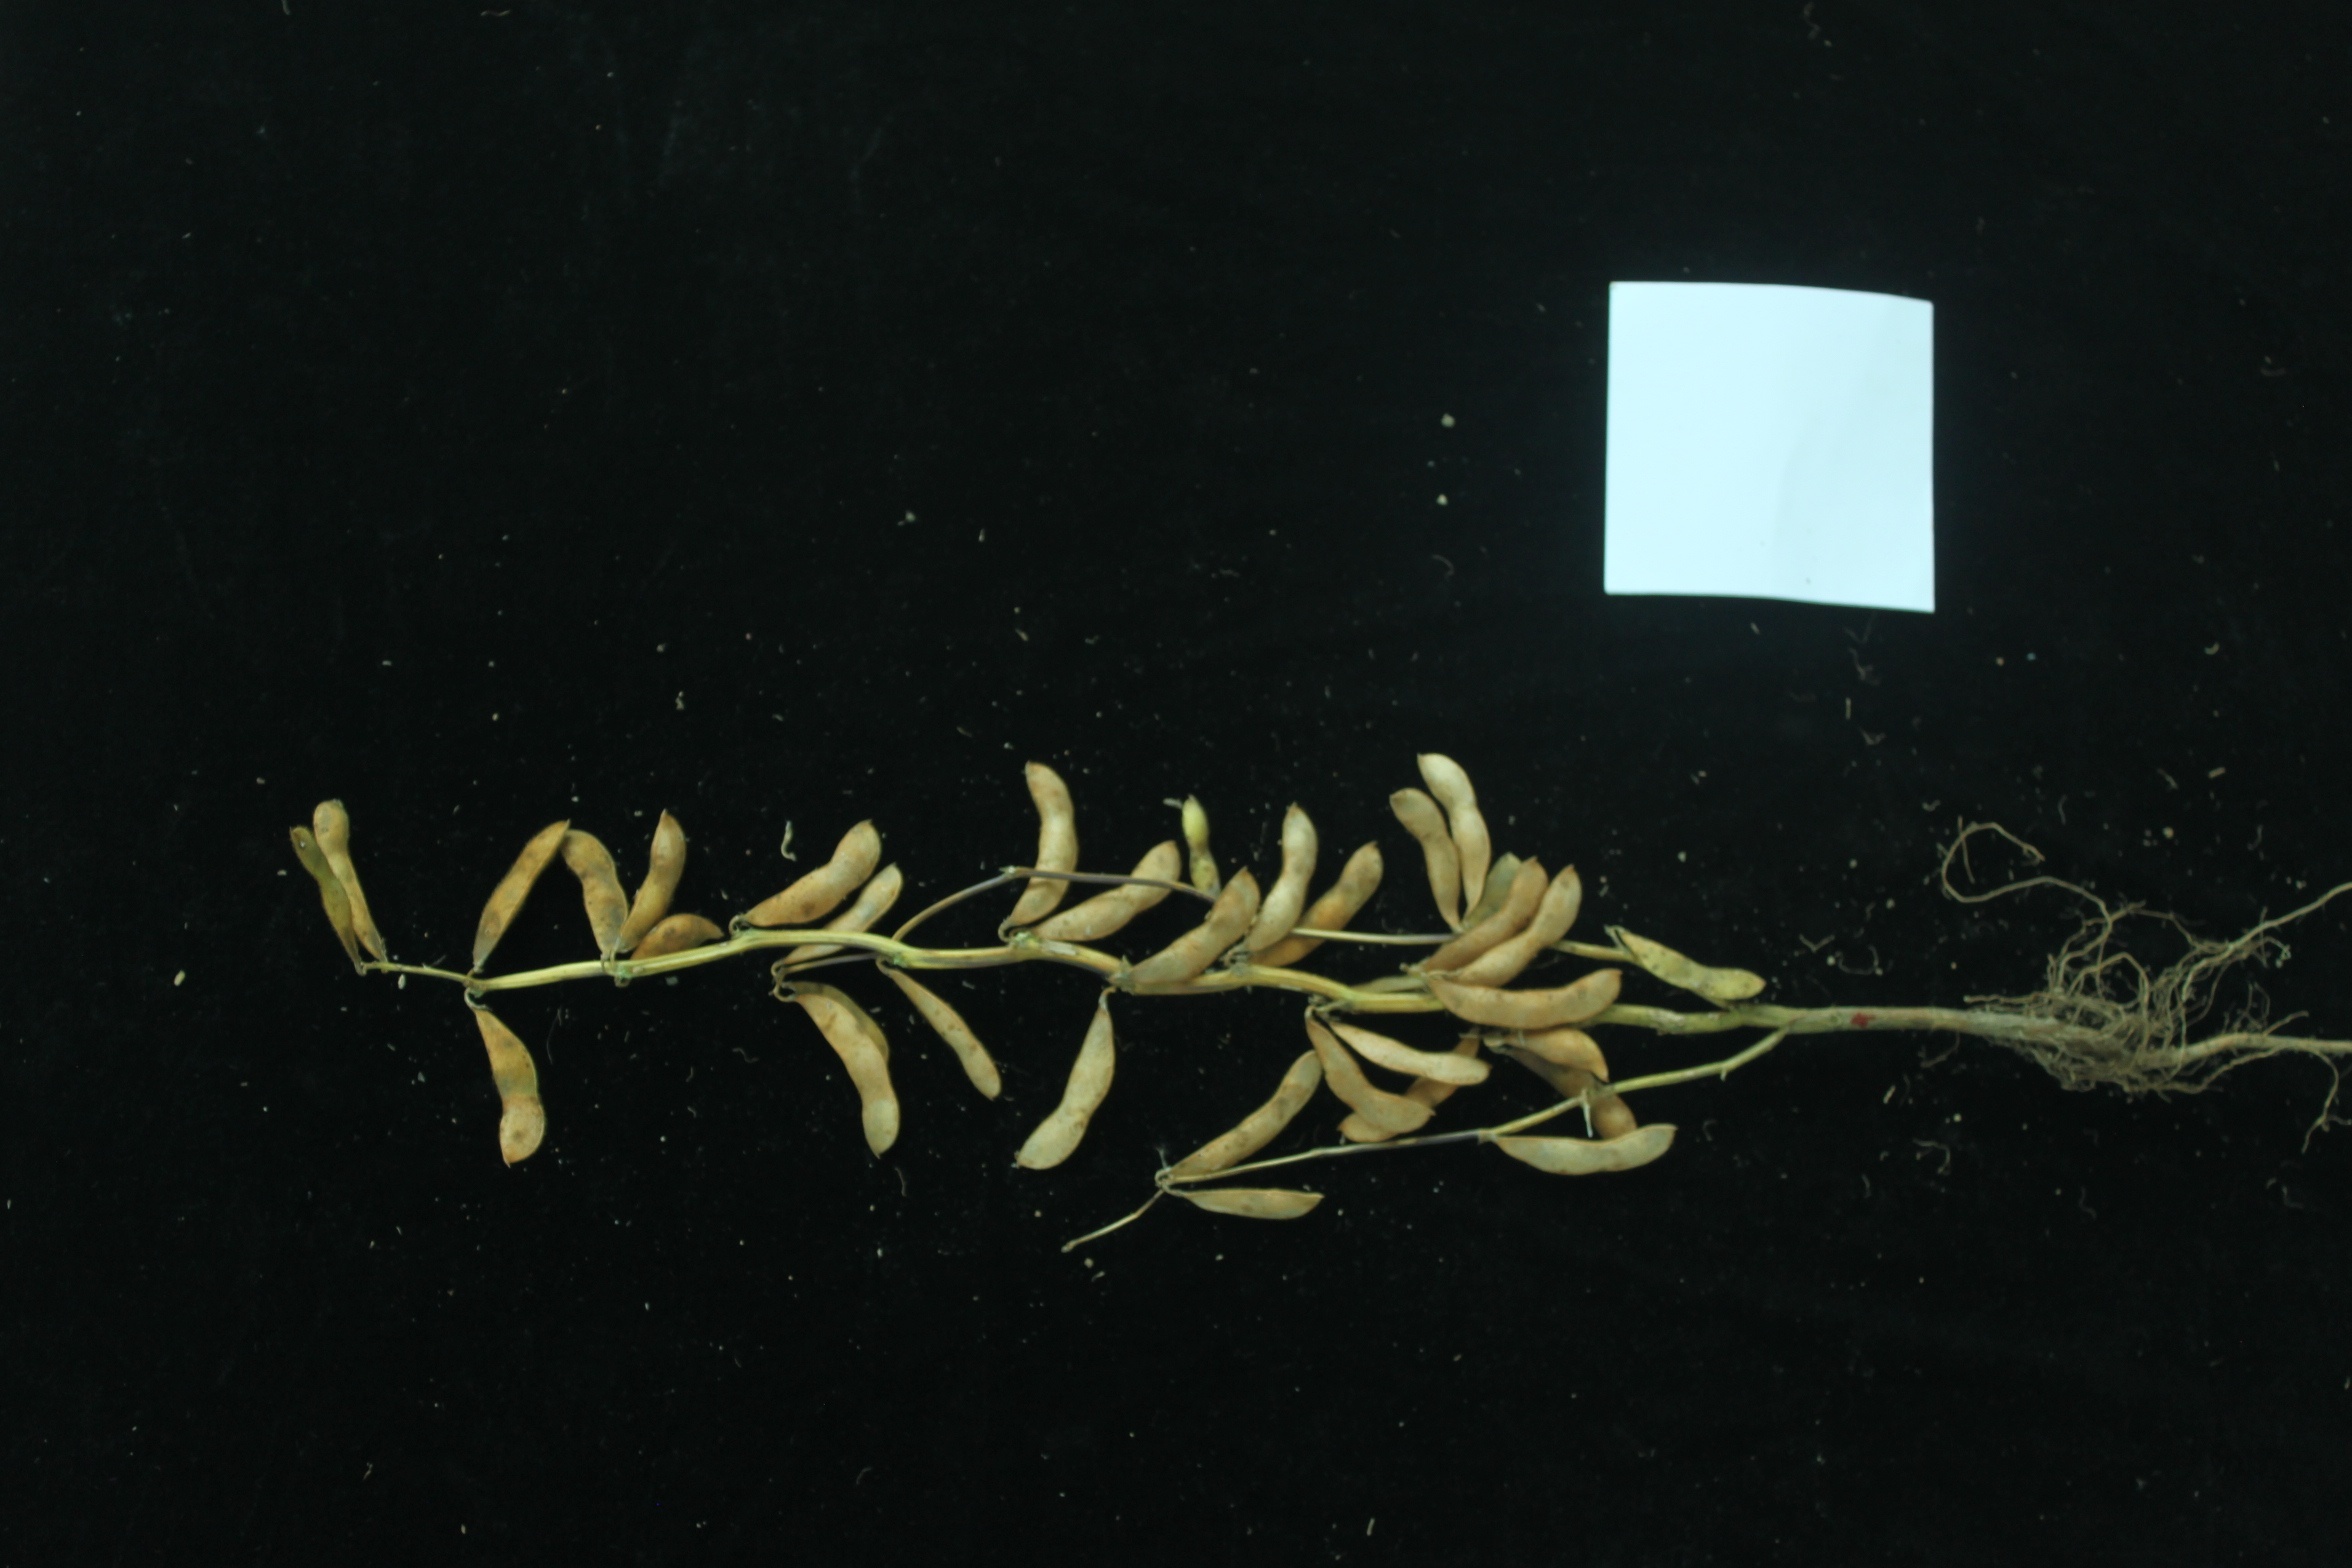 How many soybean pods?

33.